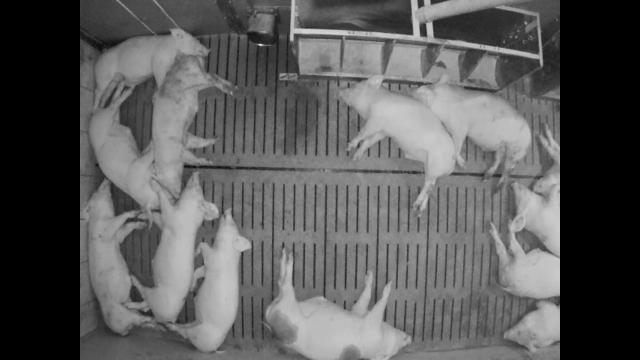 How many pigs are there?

13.